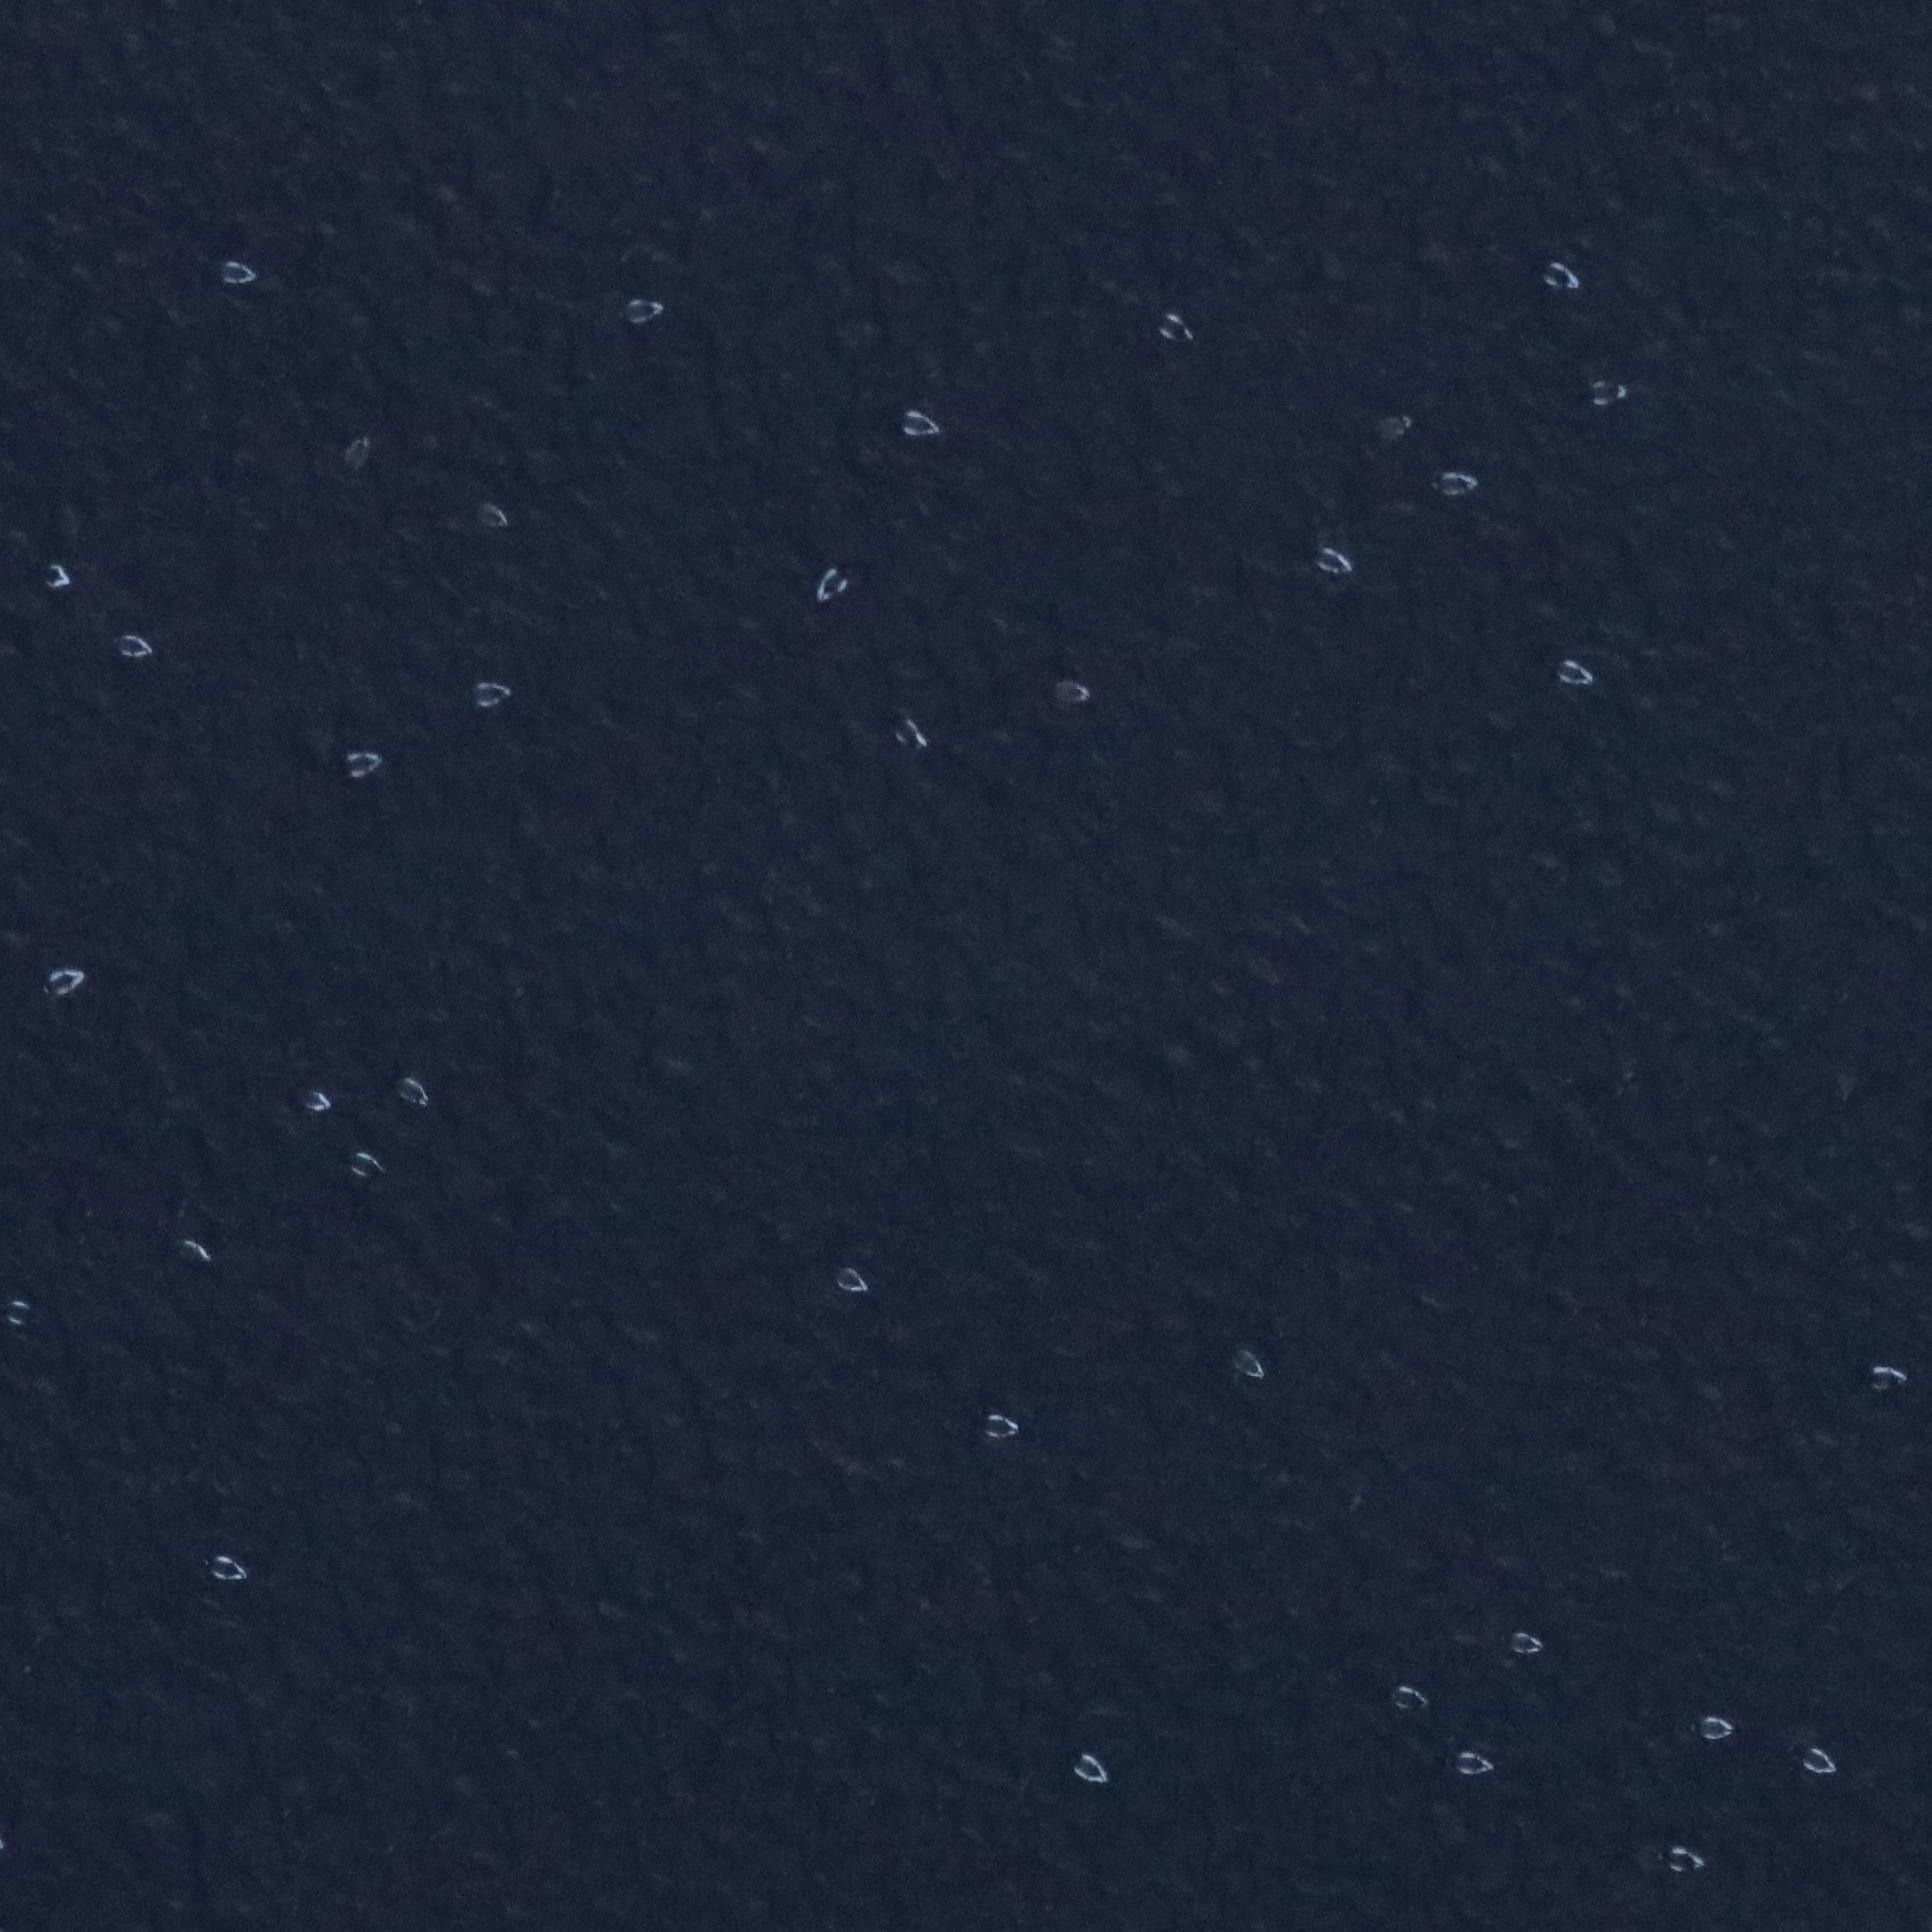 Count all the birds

37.